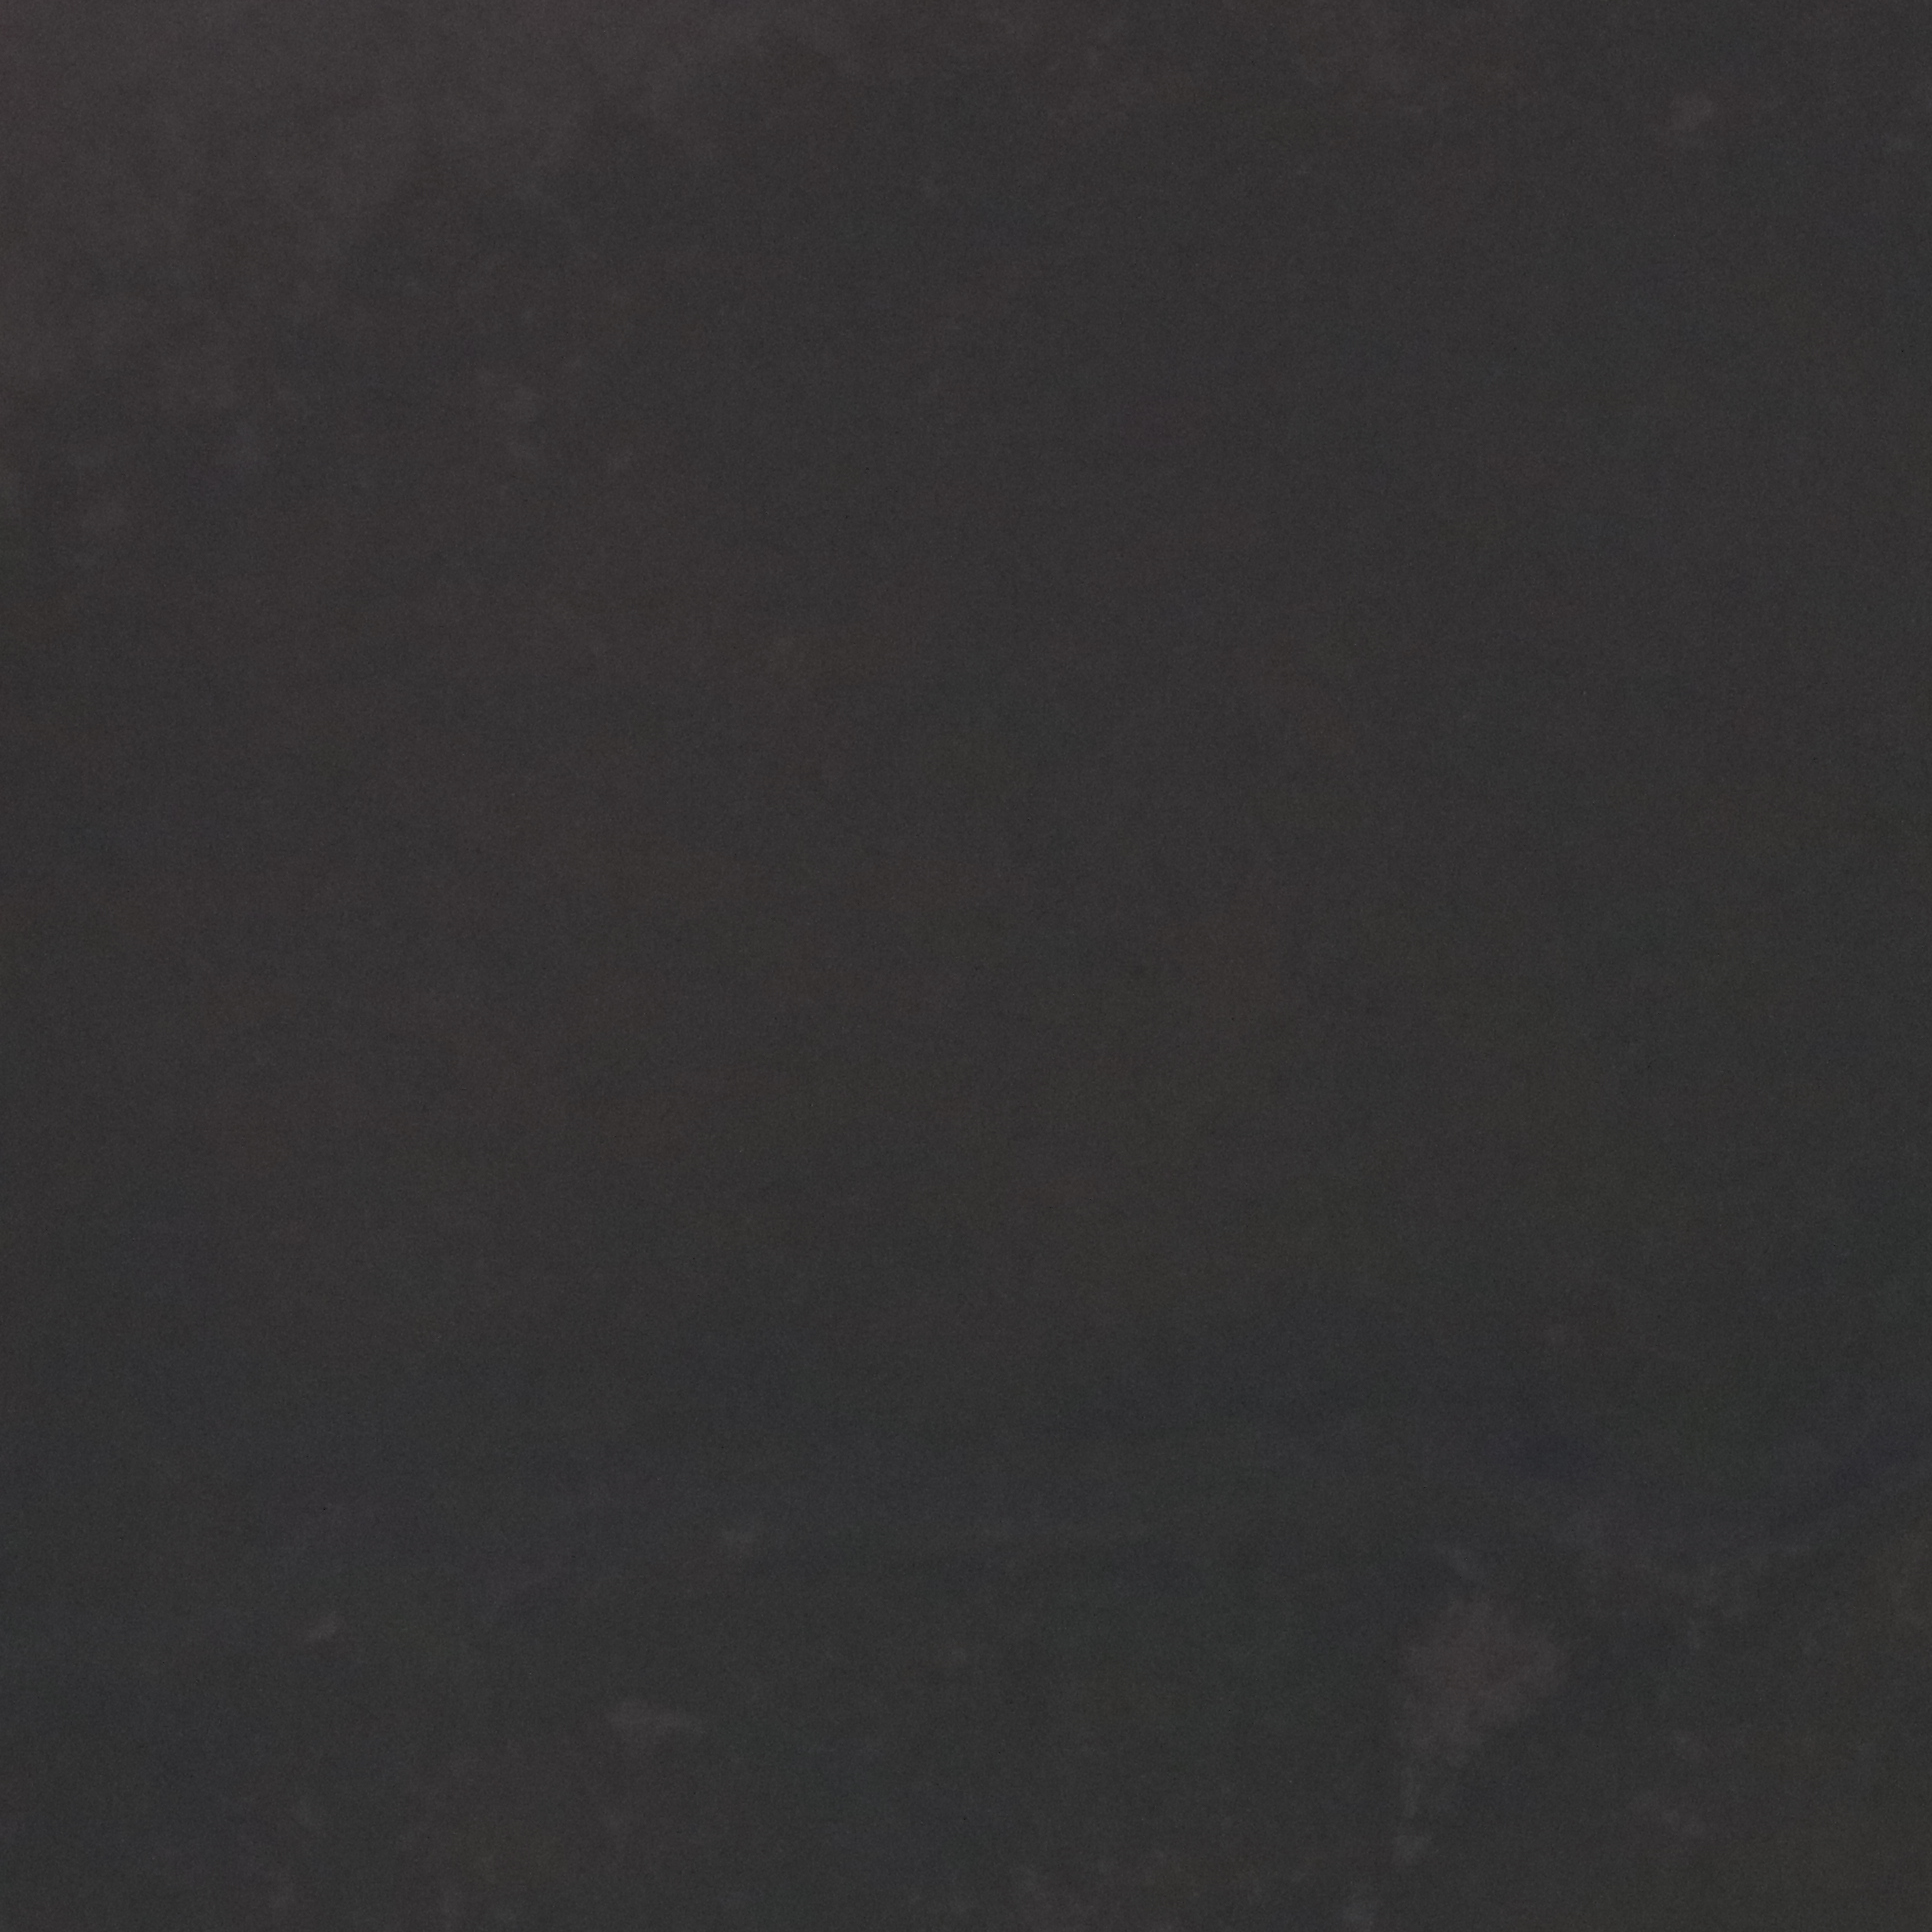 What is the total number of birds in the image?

0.